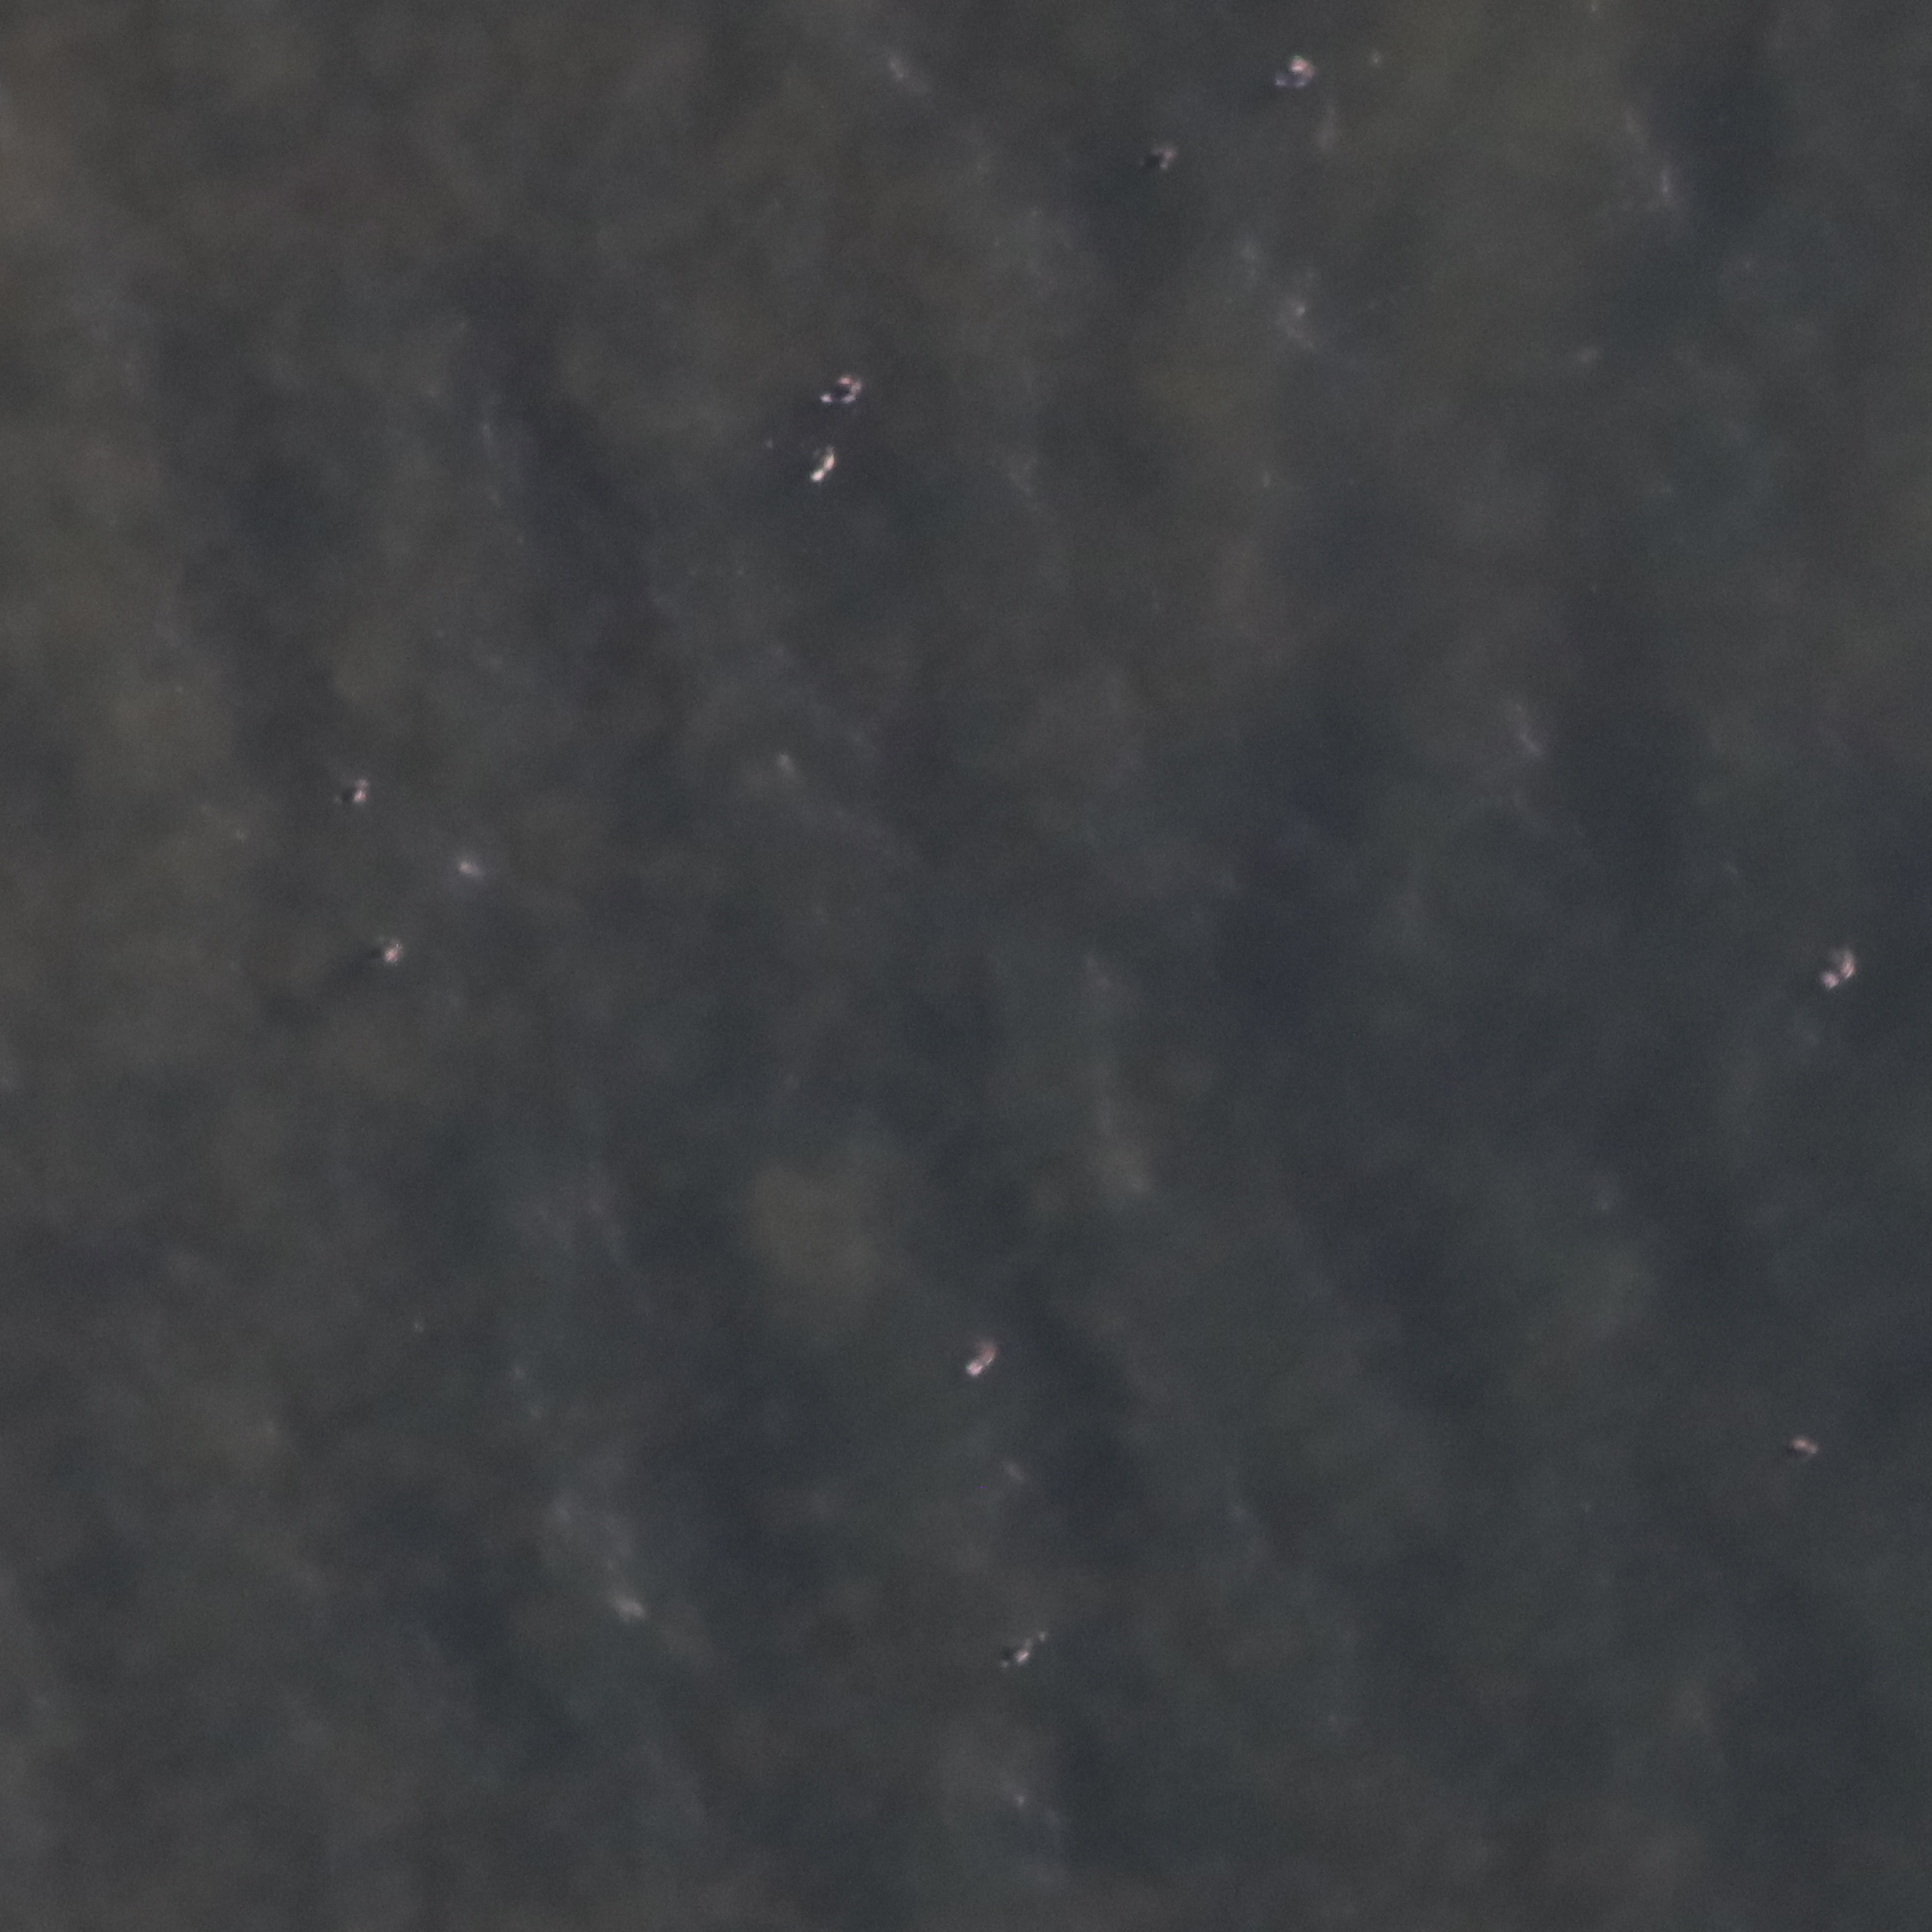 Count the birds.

10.